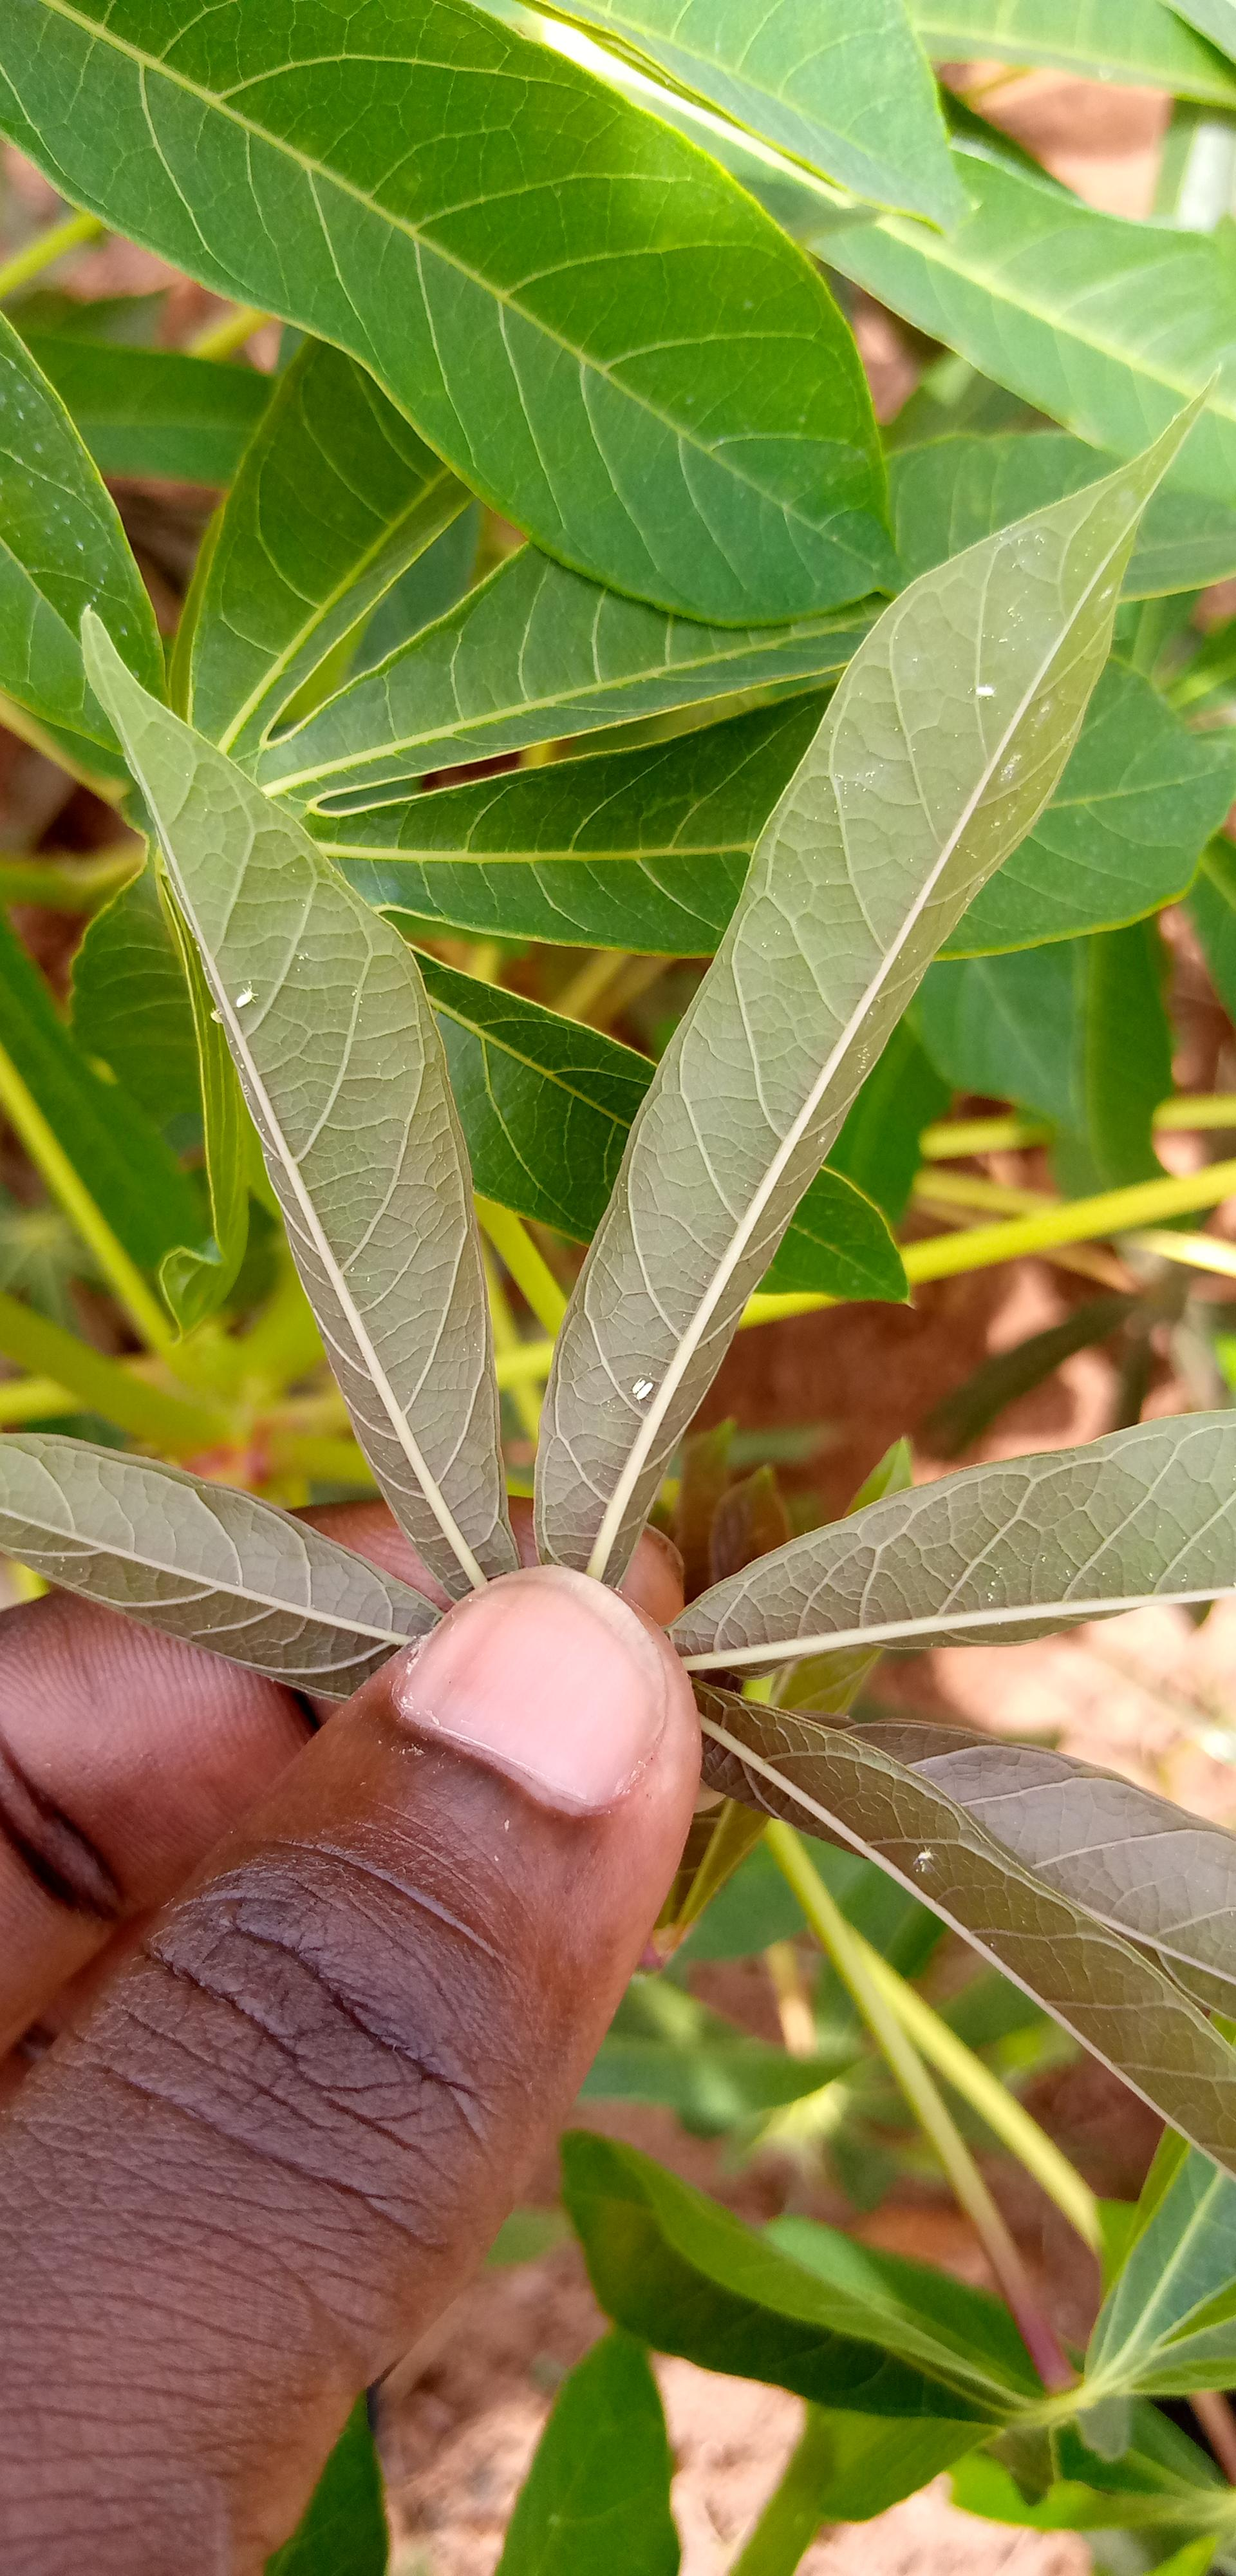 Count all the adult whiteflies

6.